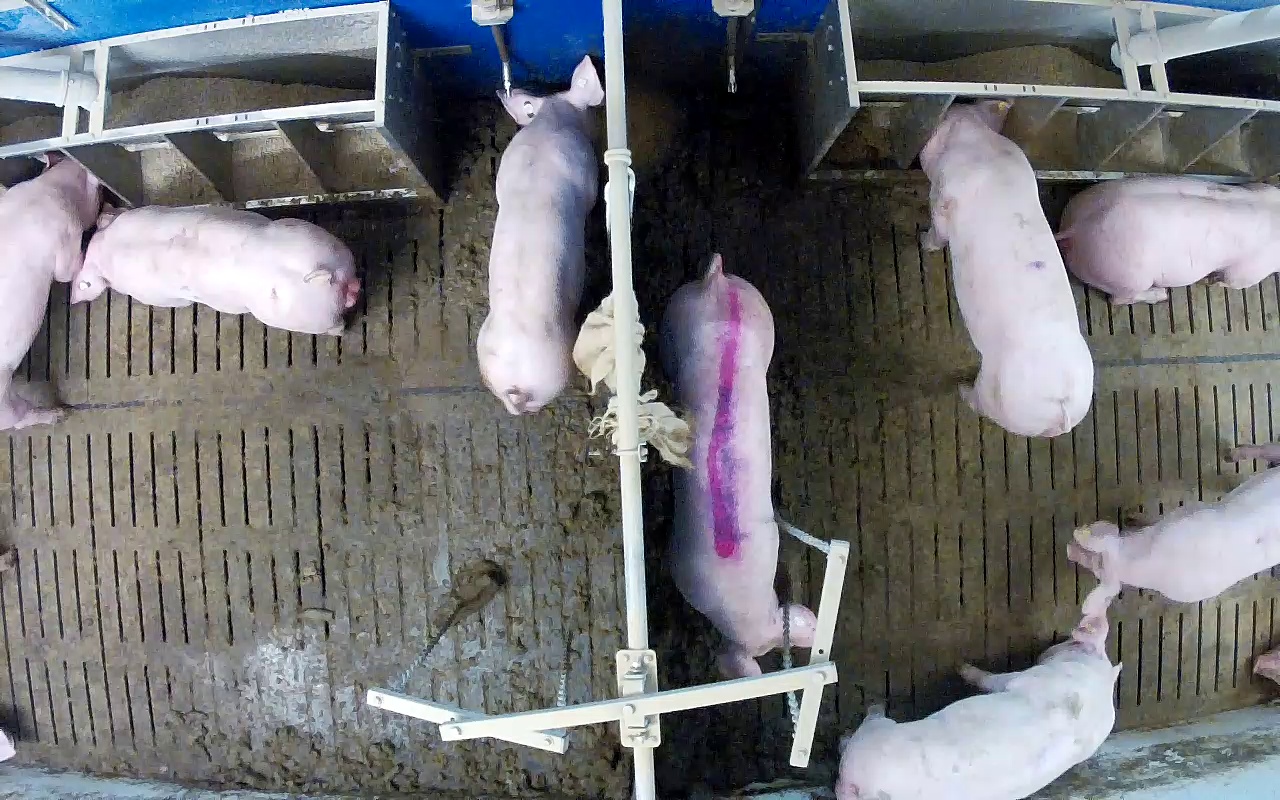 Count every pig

8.